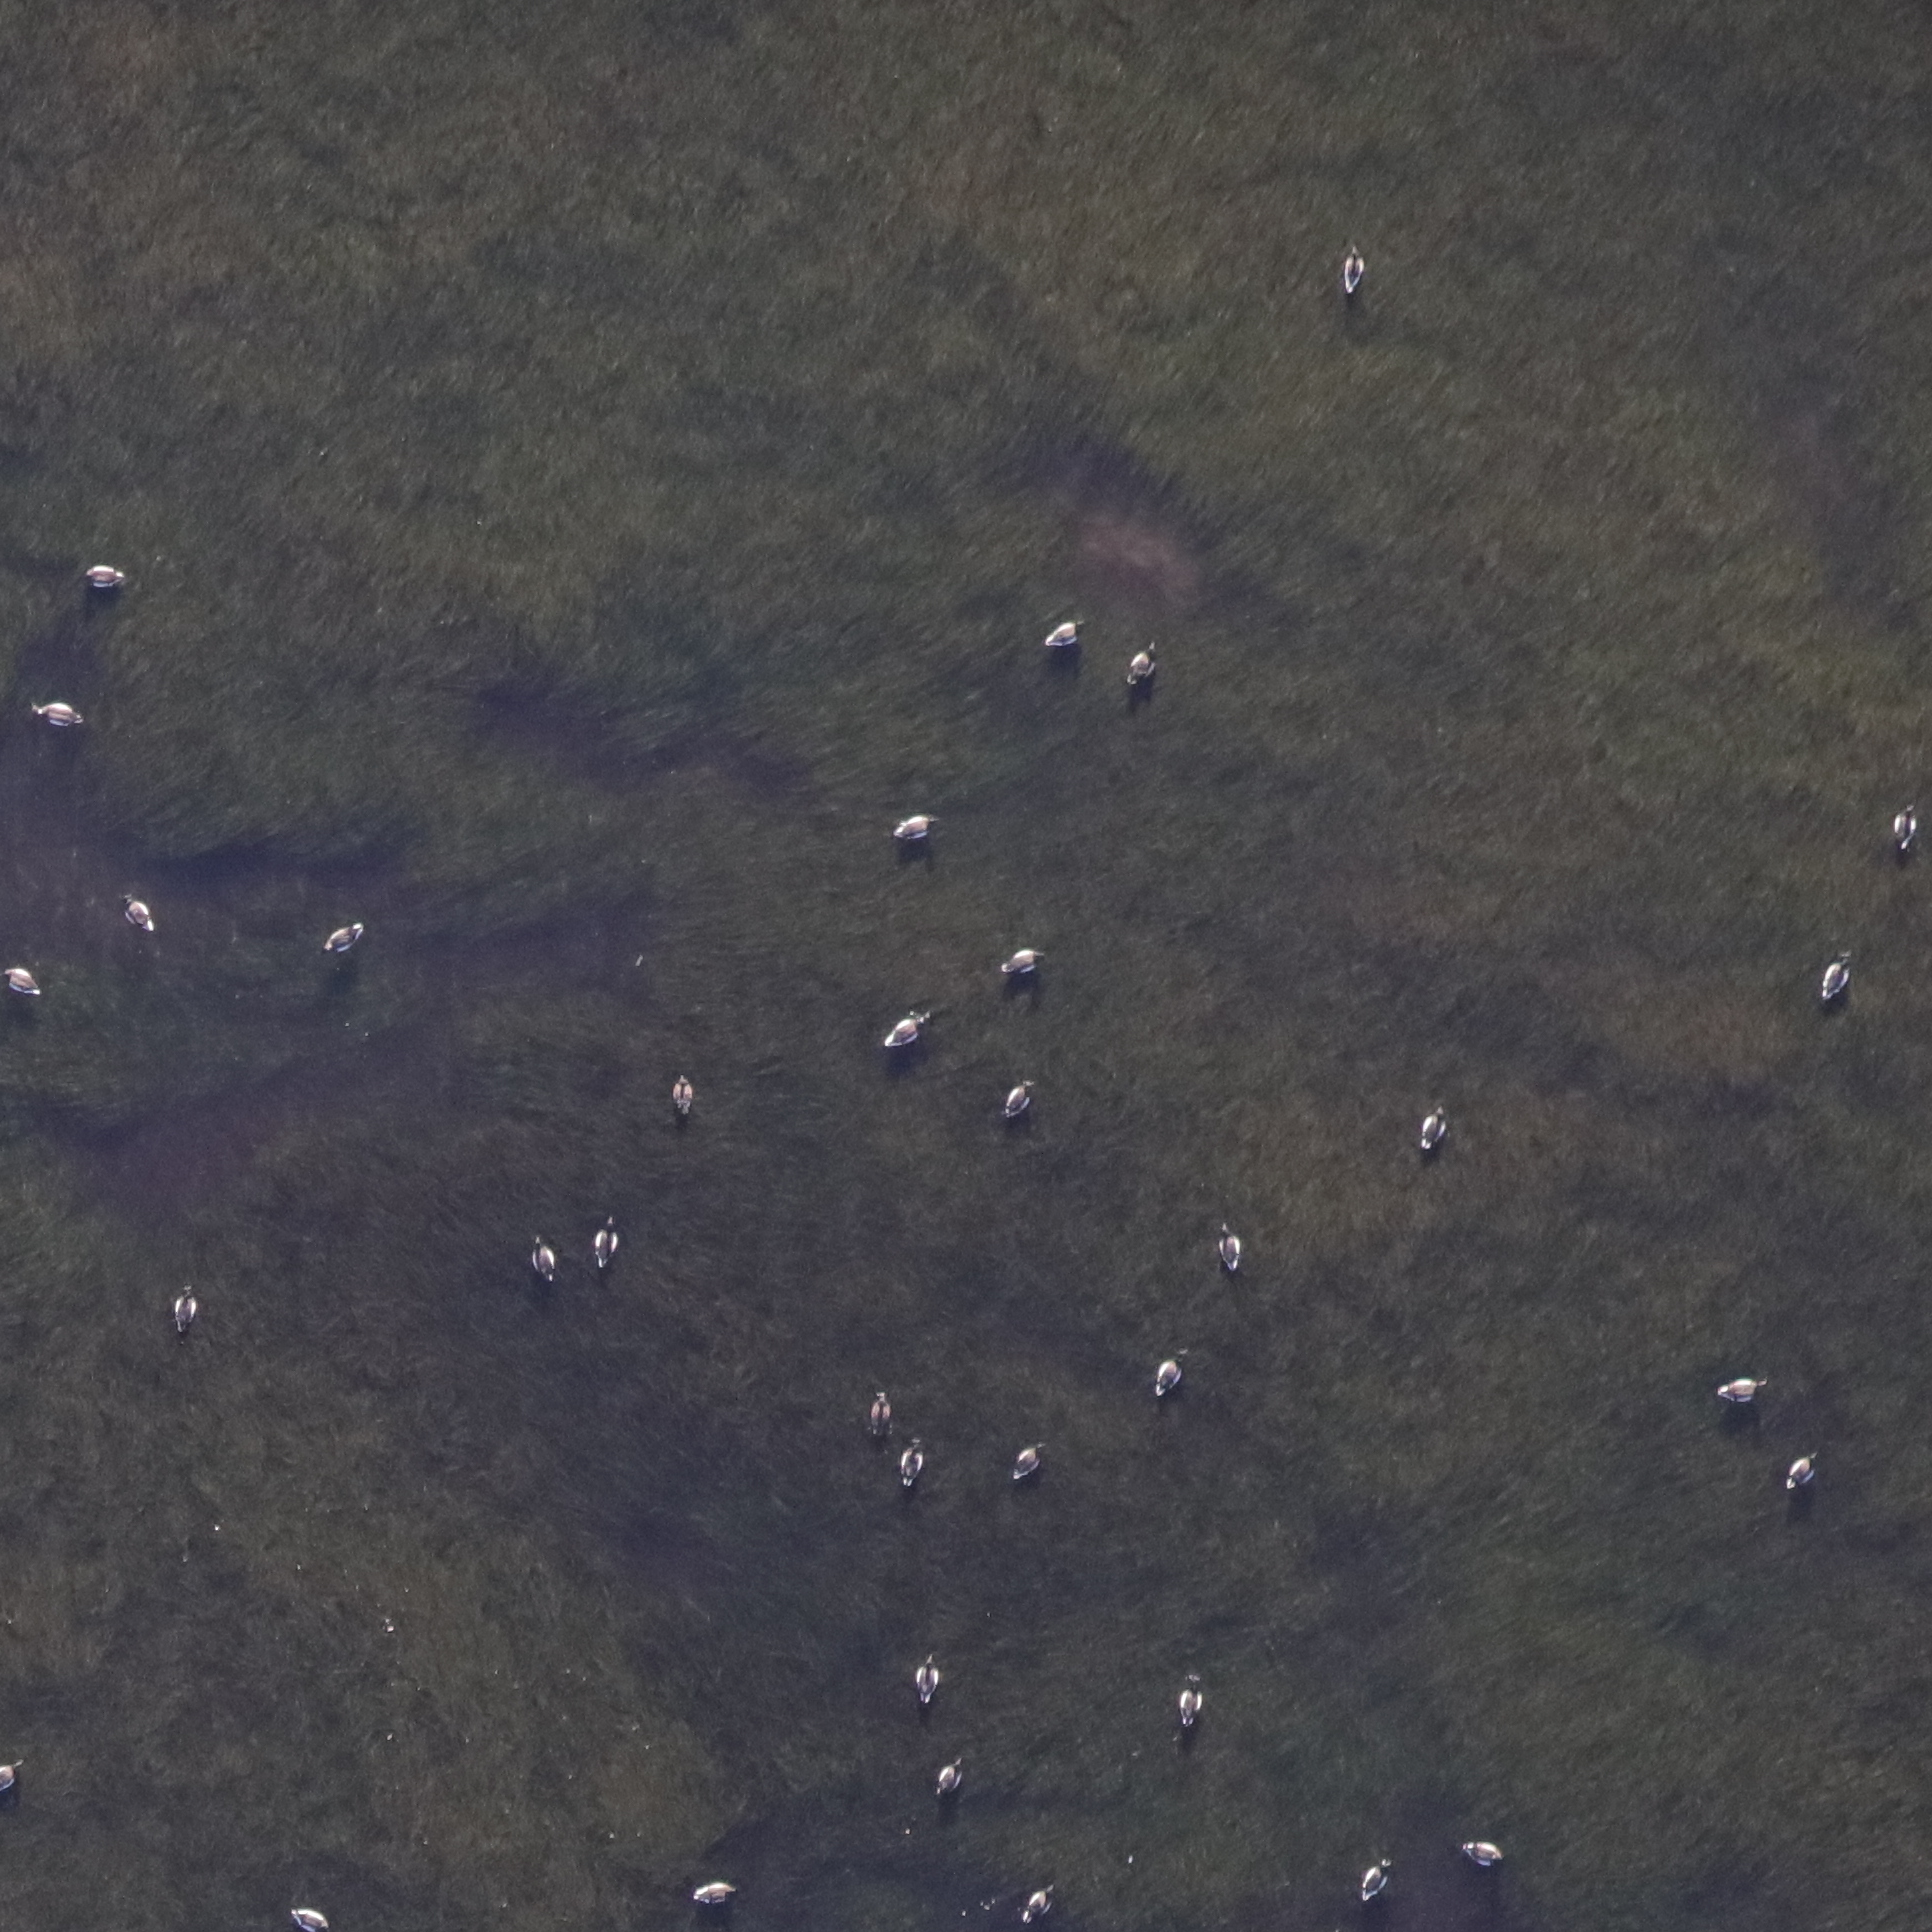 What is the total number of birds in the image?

35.